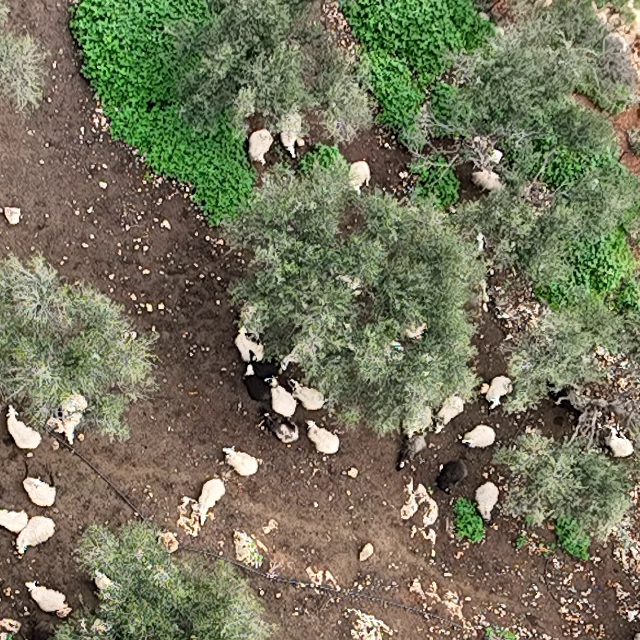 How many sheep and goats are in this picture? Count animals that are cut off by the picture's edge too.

32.